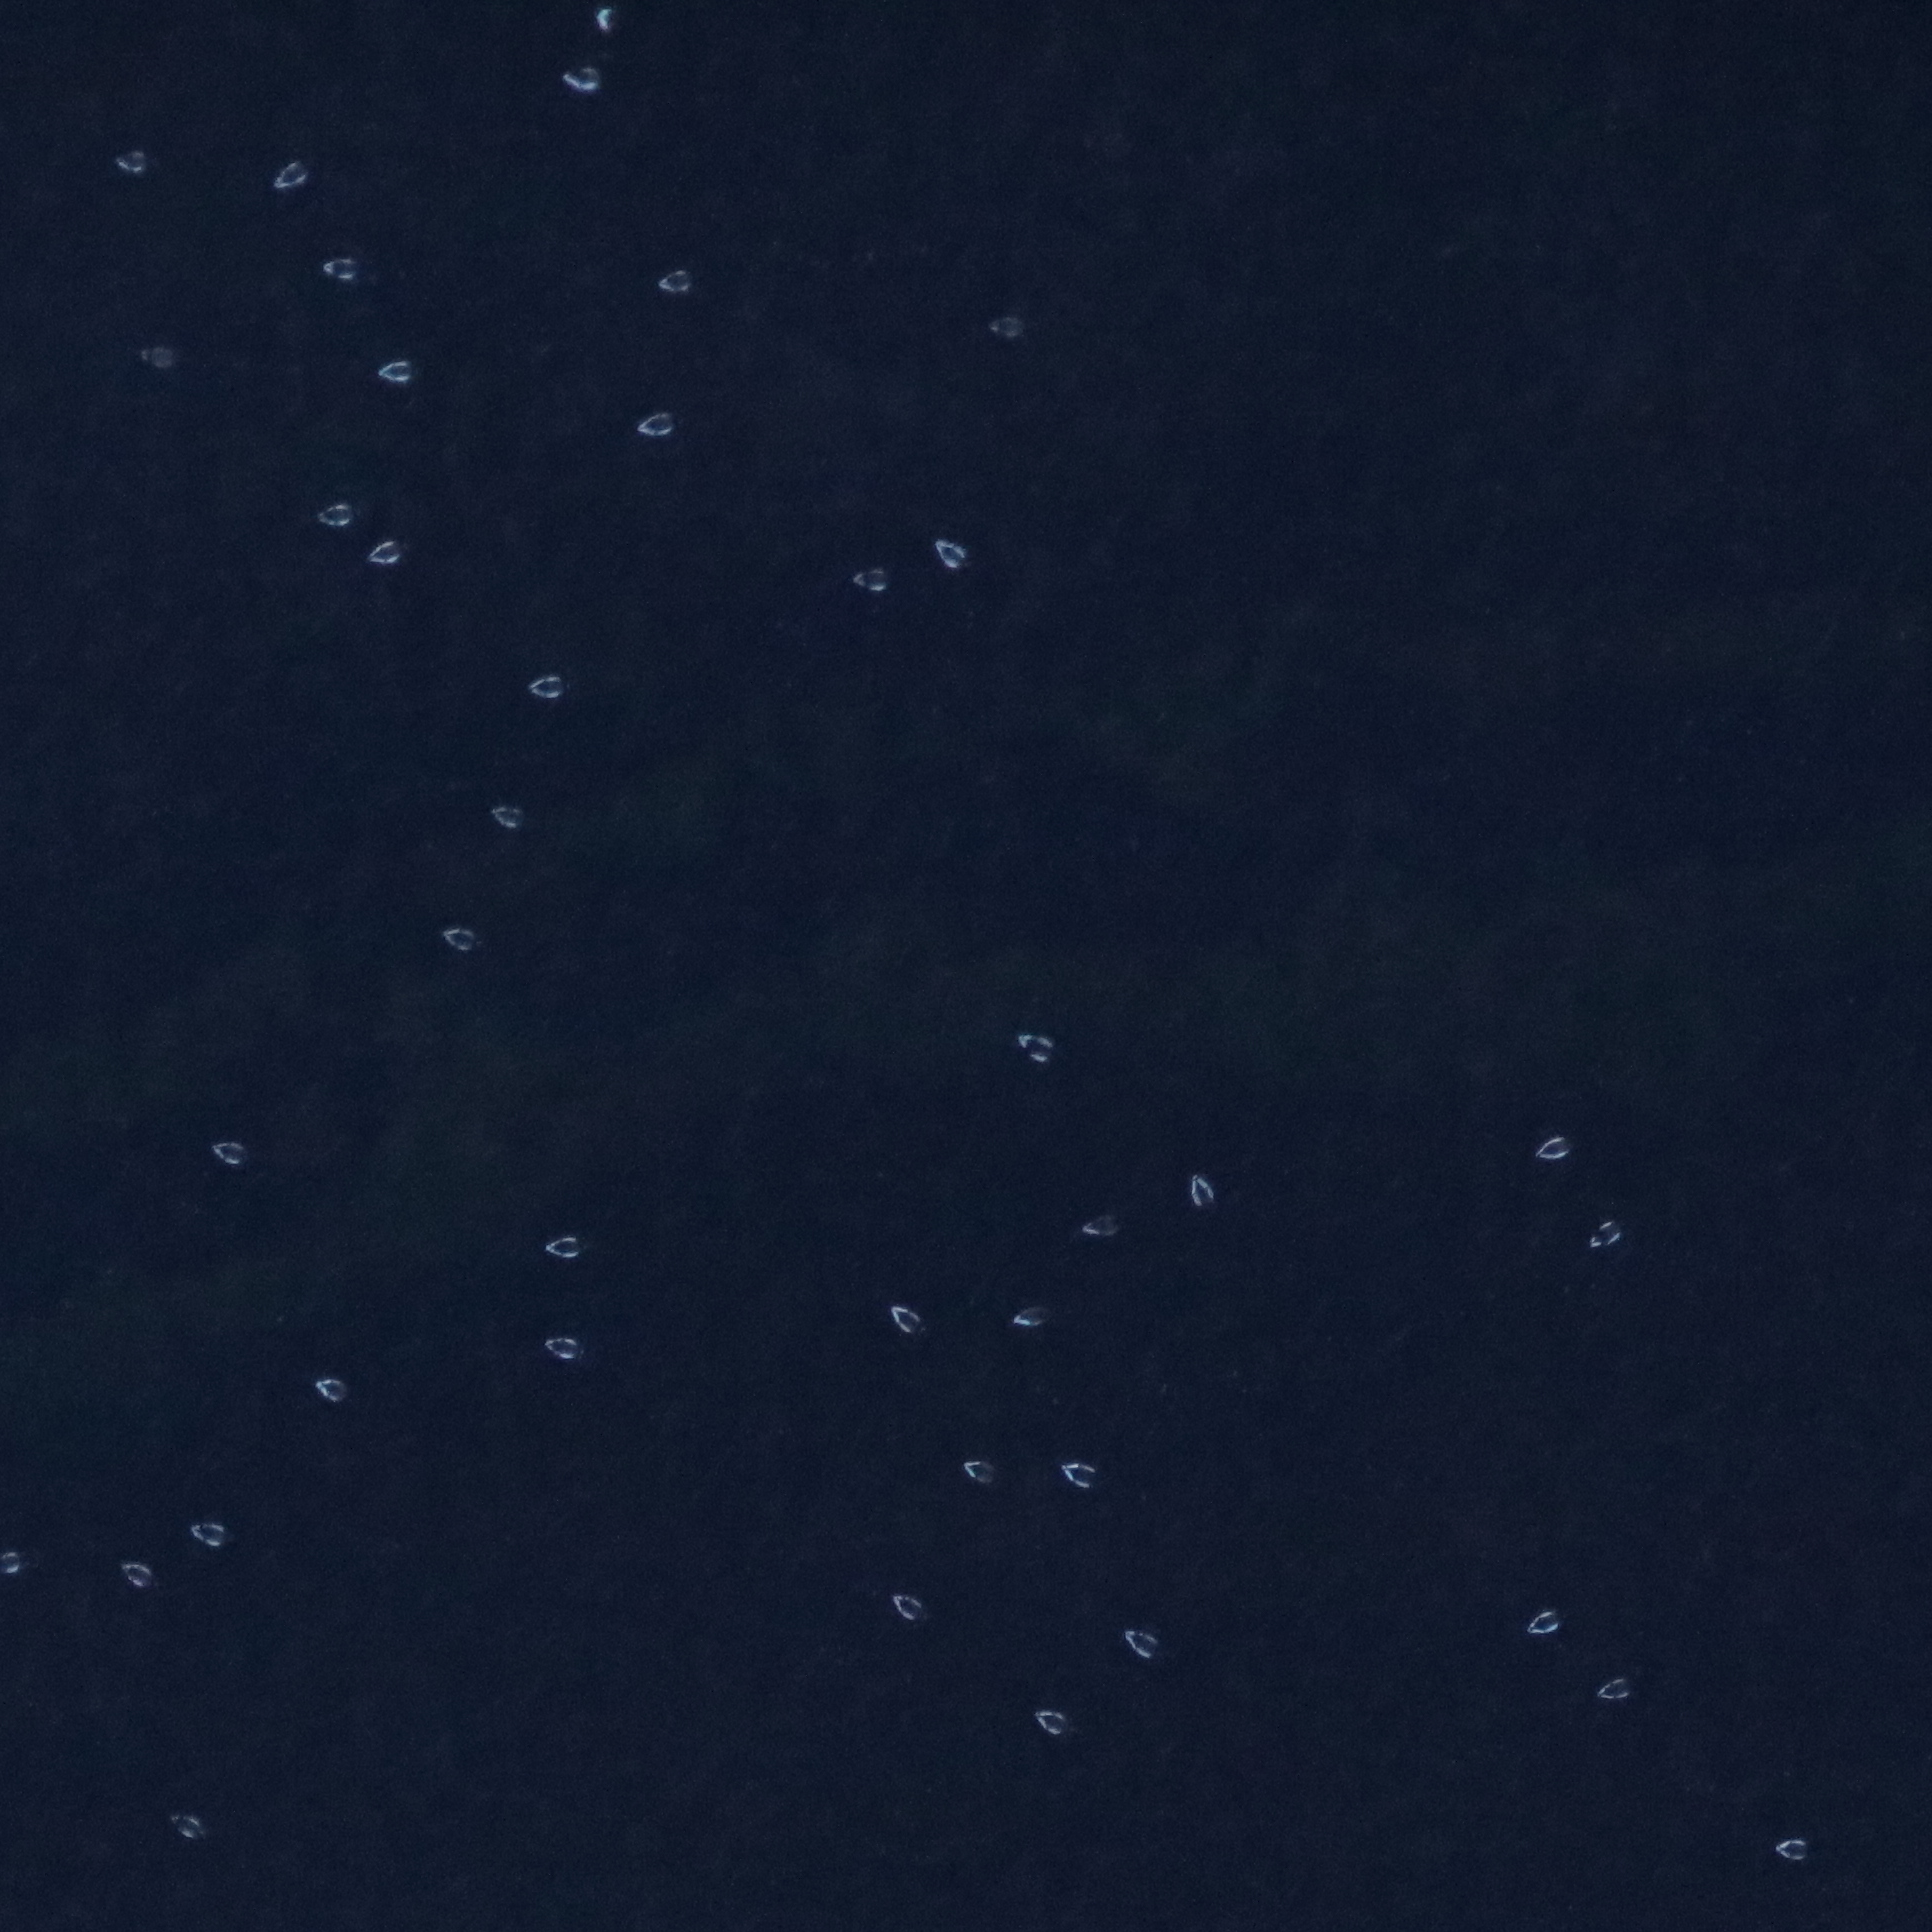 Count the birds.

40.